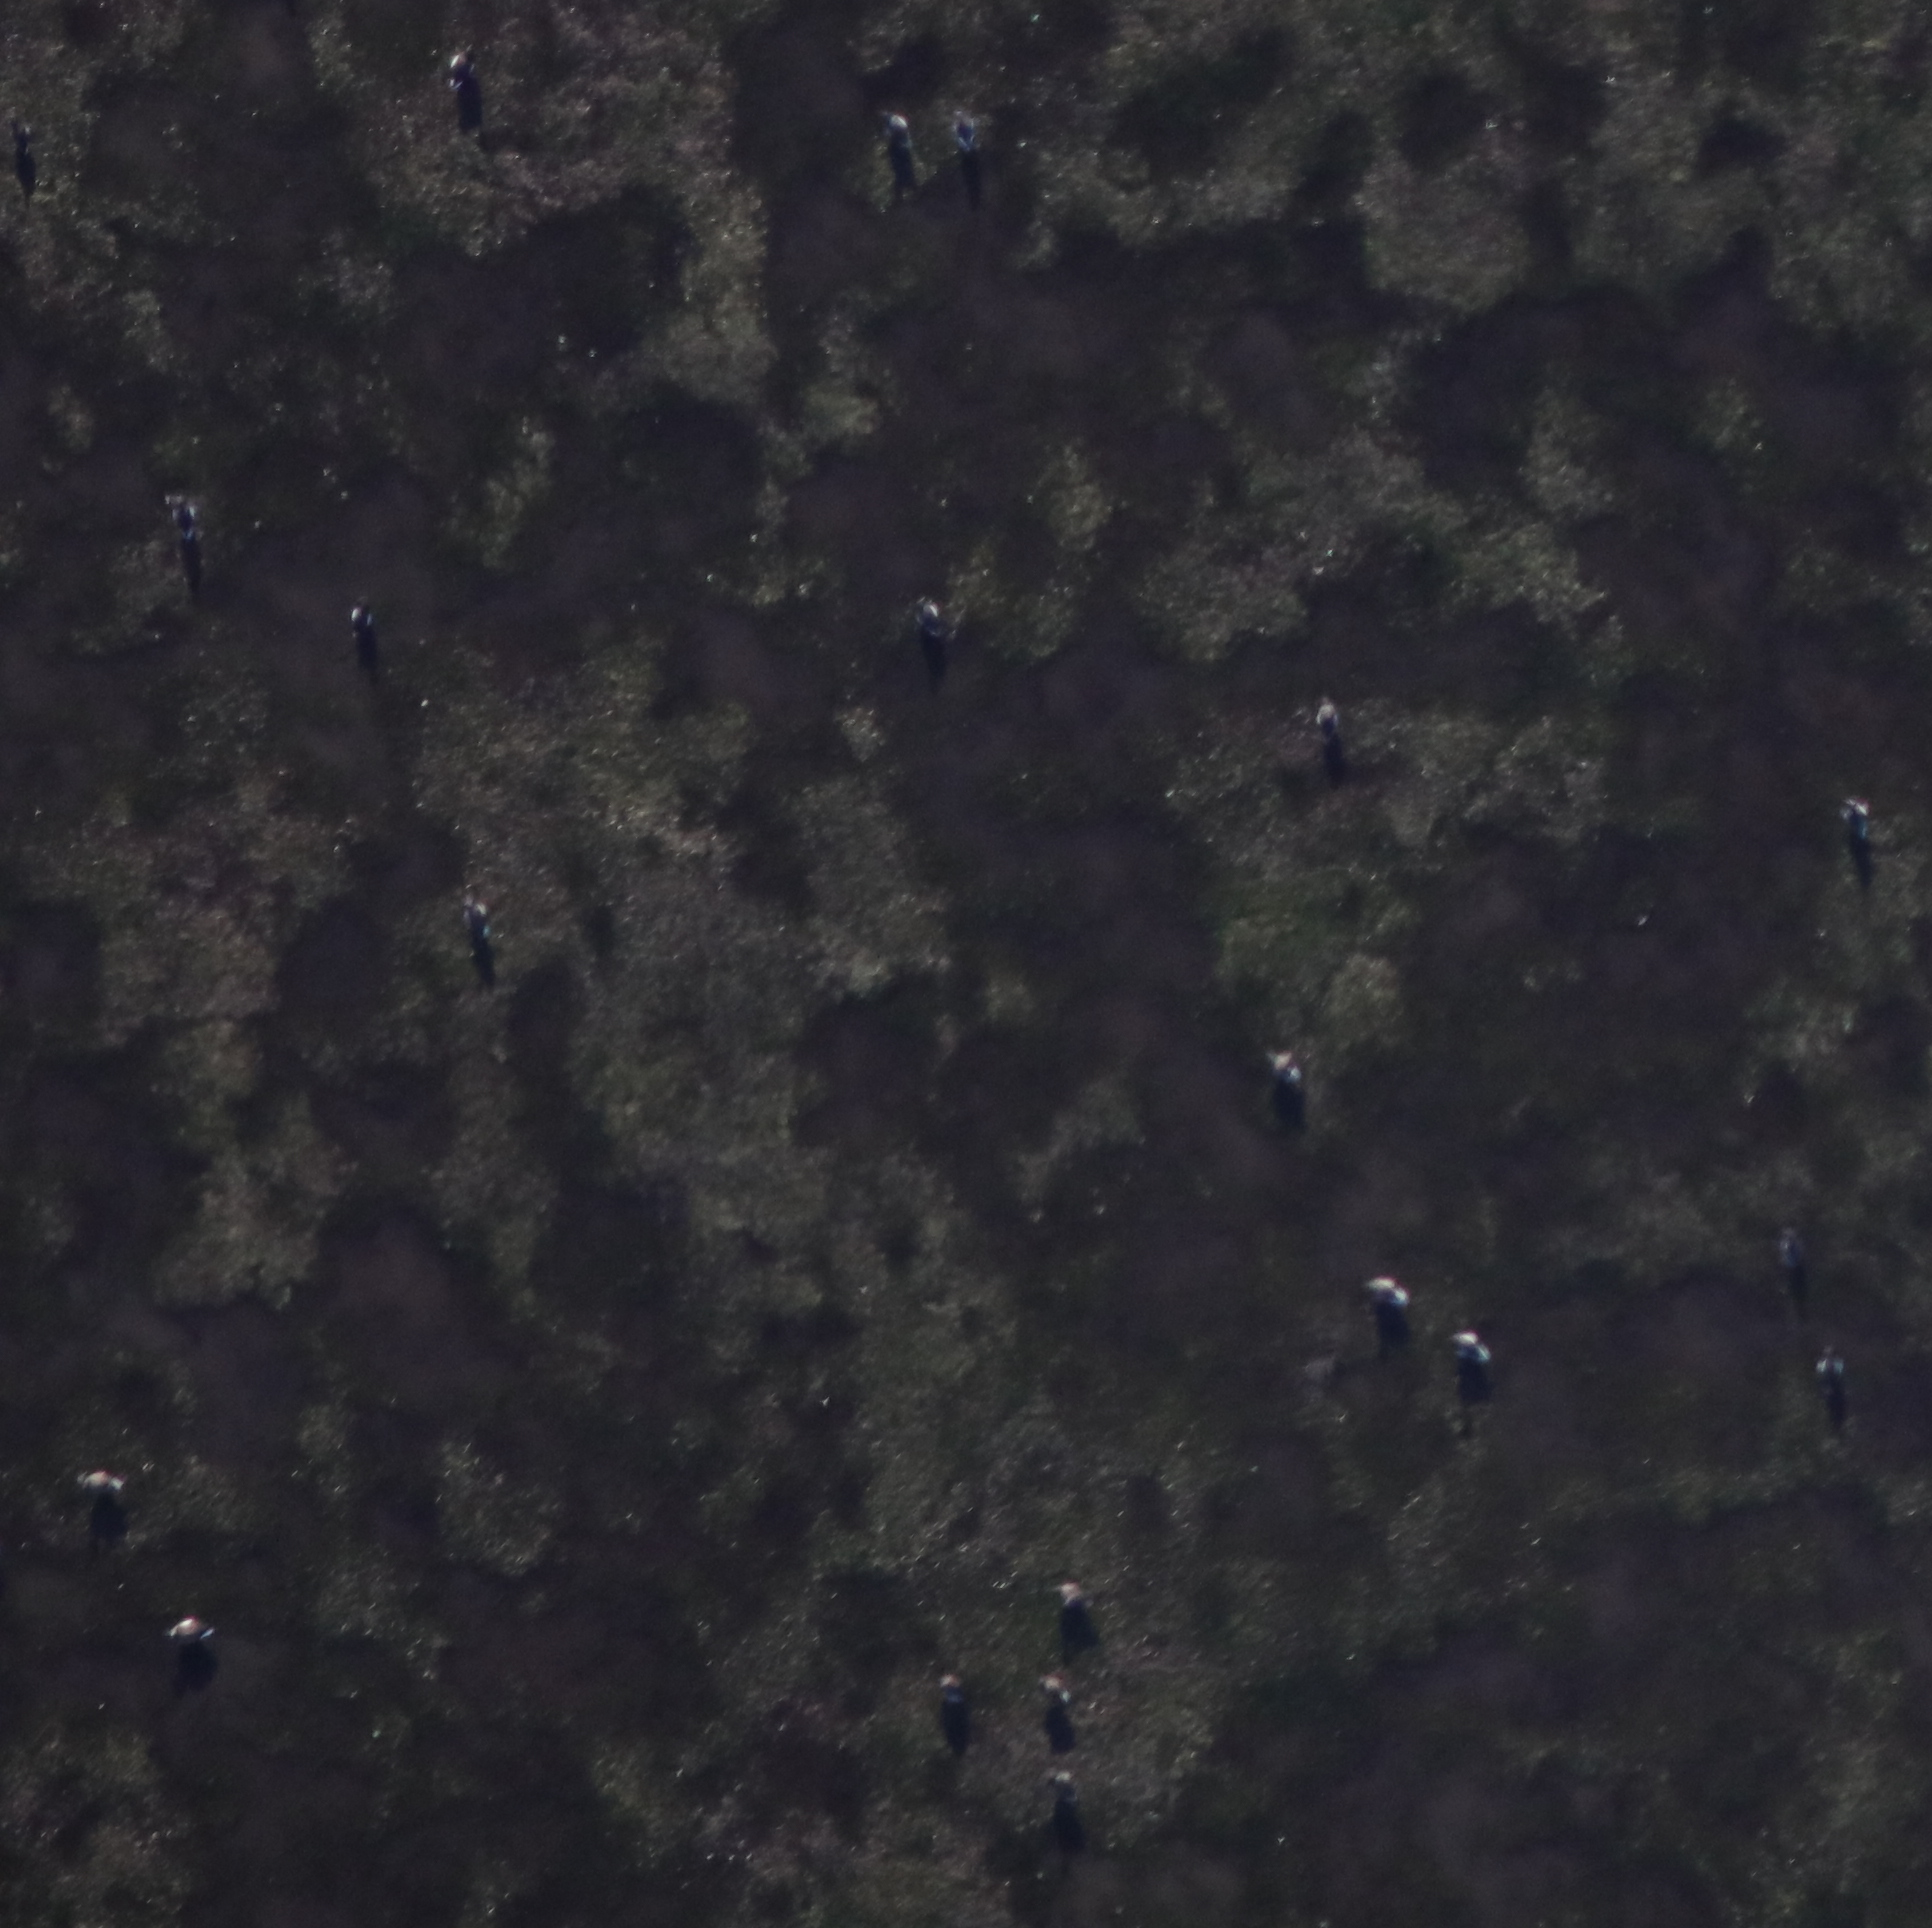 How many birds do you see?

20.